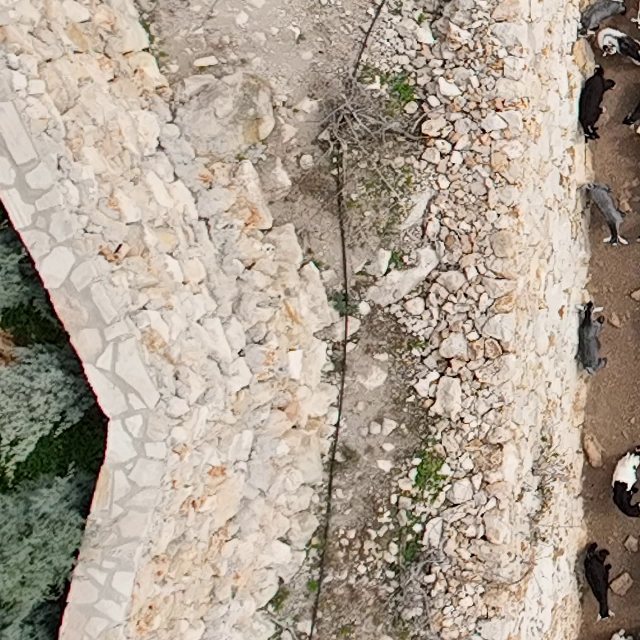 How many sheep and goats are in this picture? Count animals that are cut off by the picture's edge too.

9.